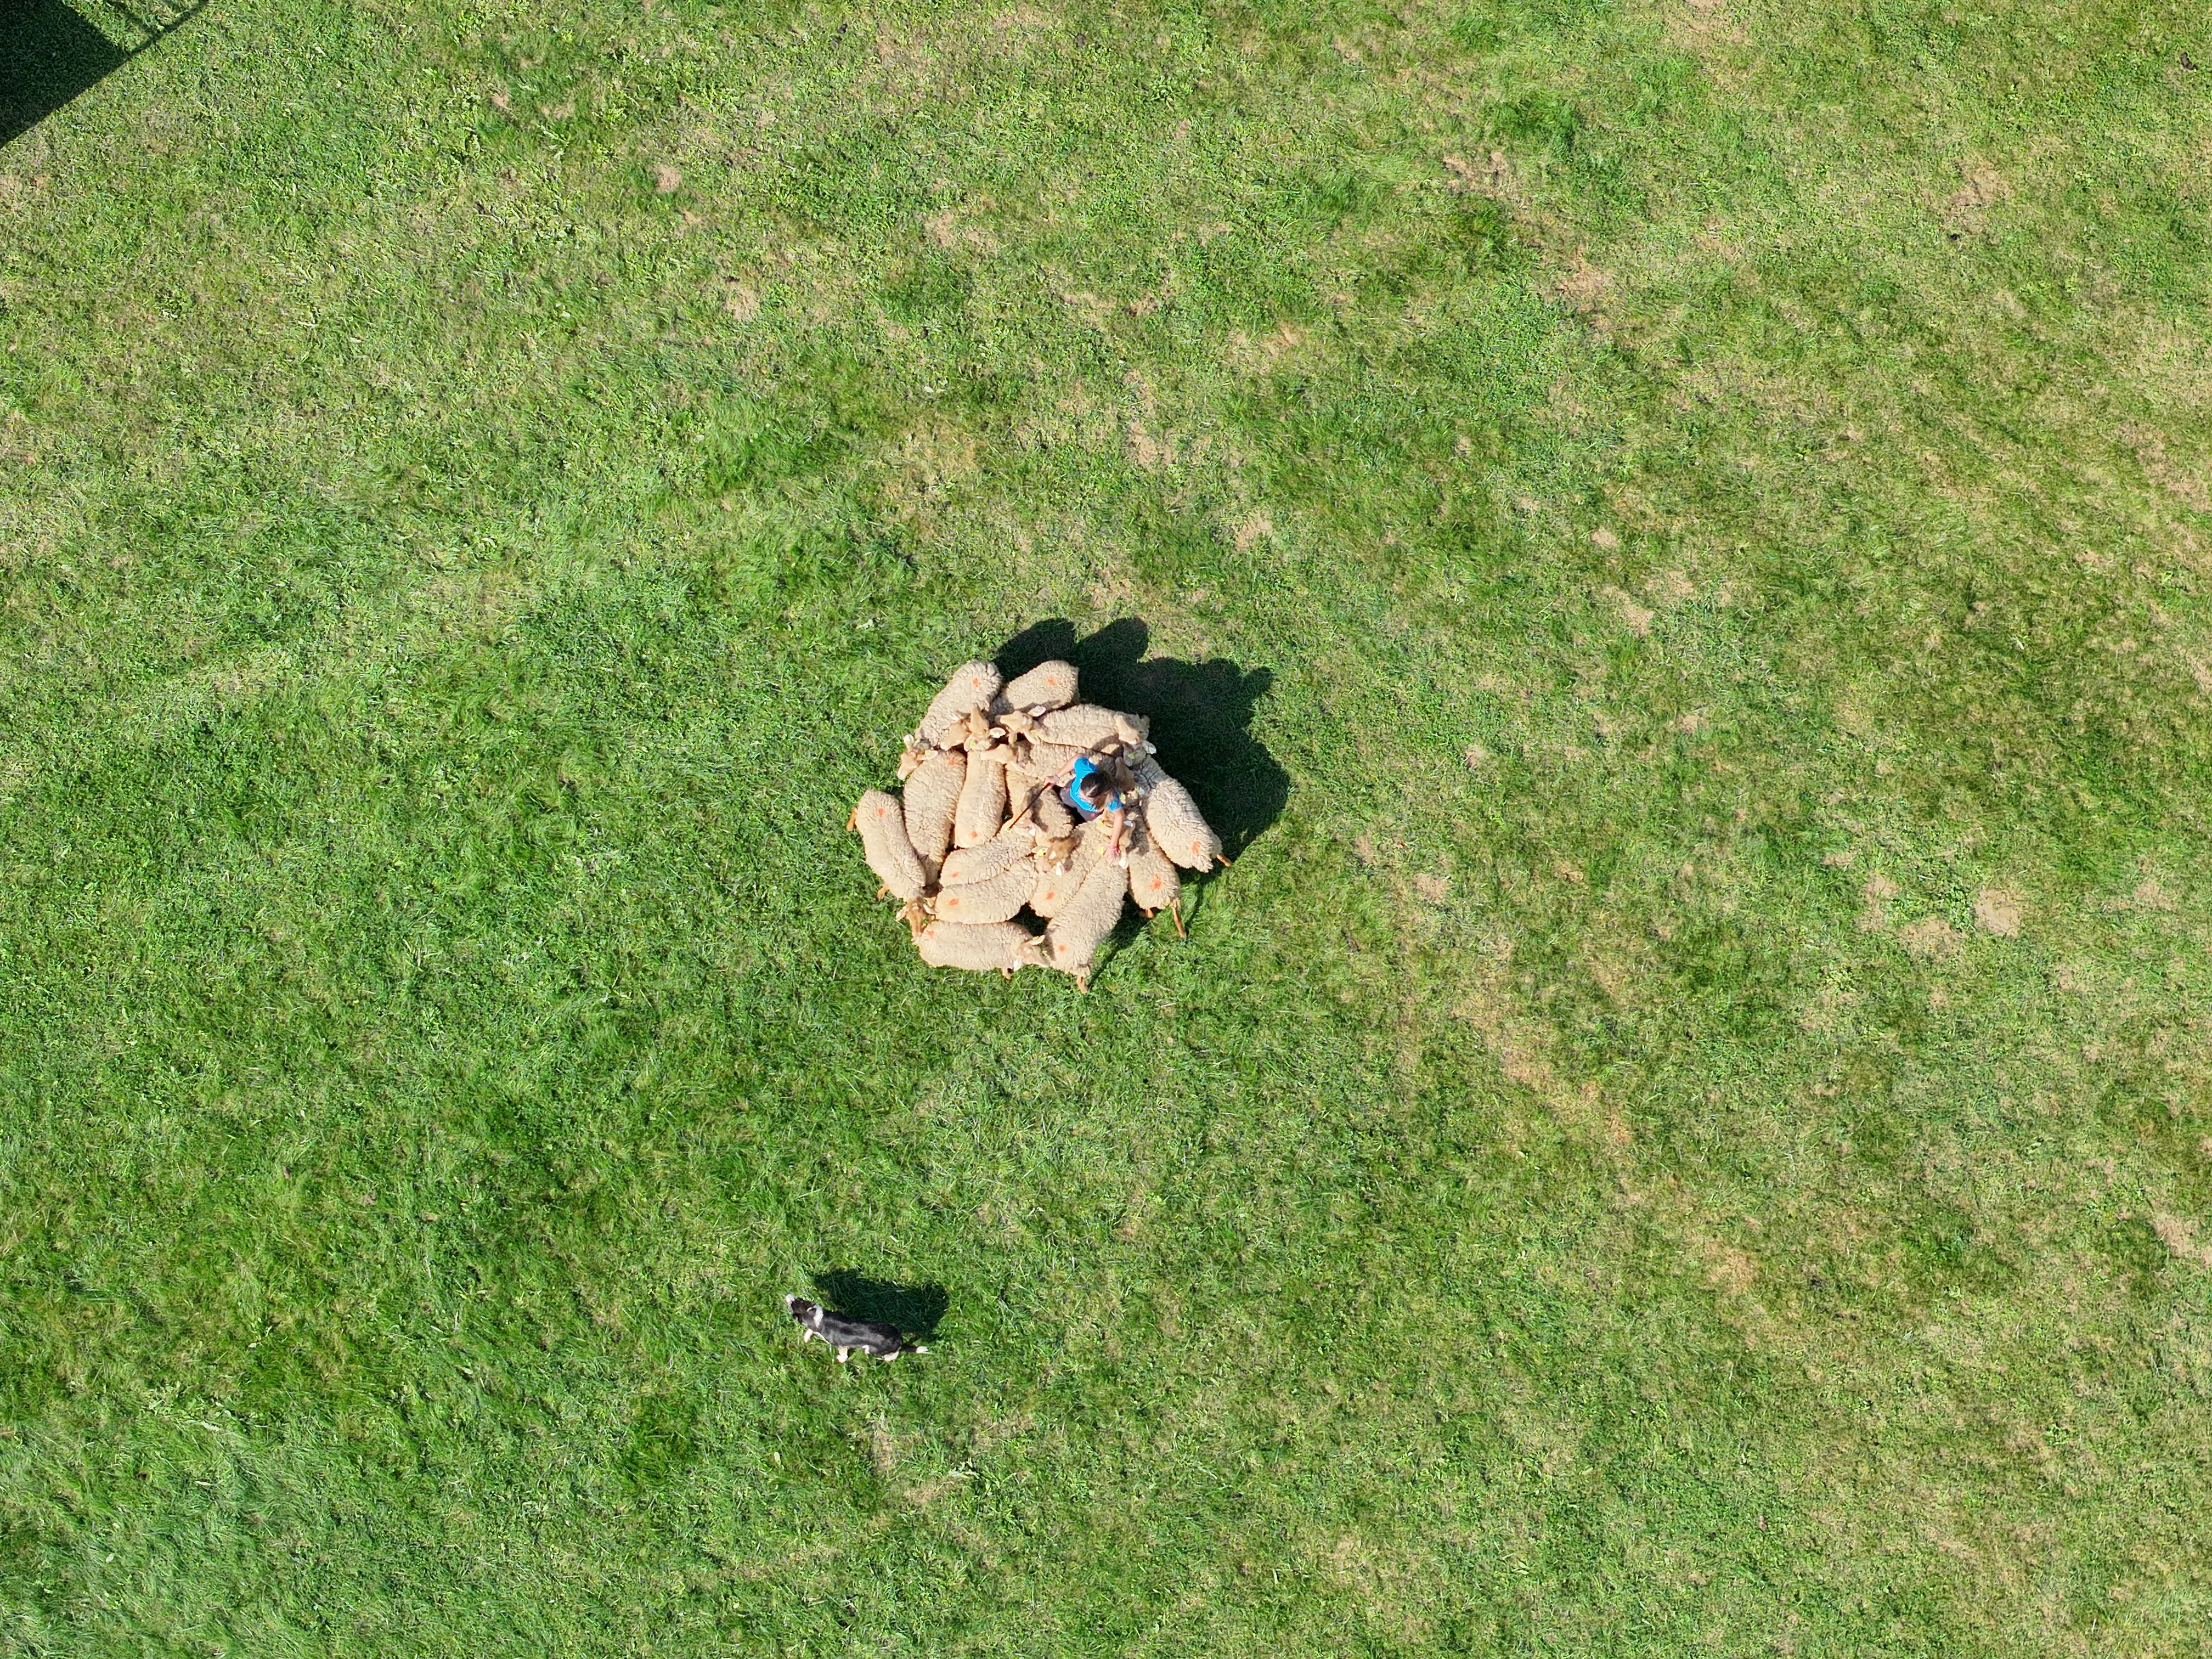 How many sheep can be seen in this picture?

15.